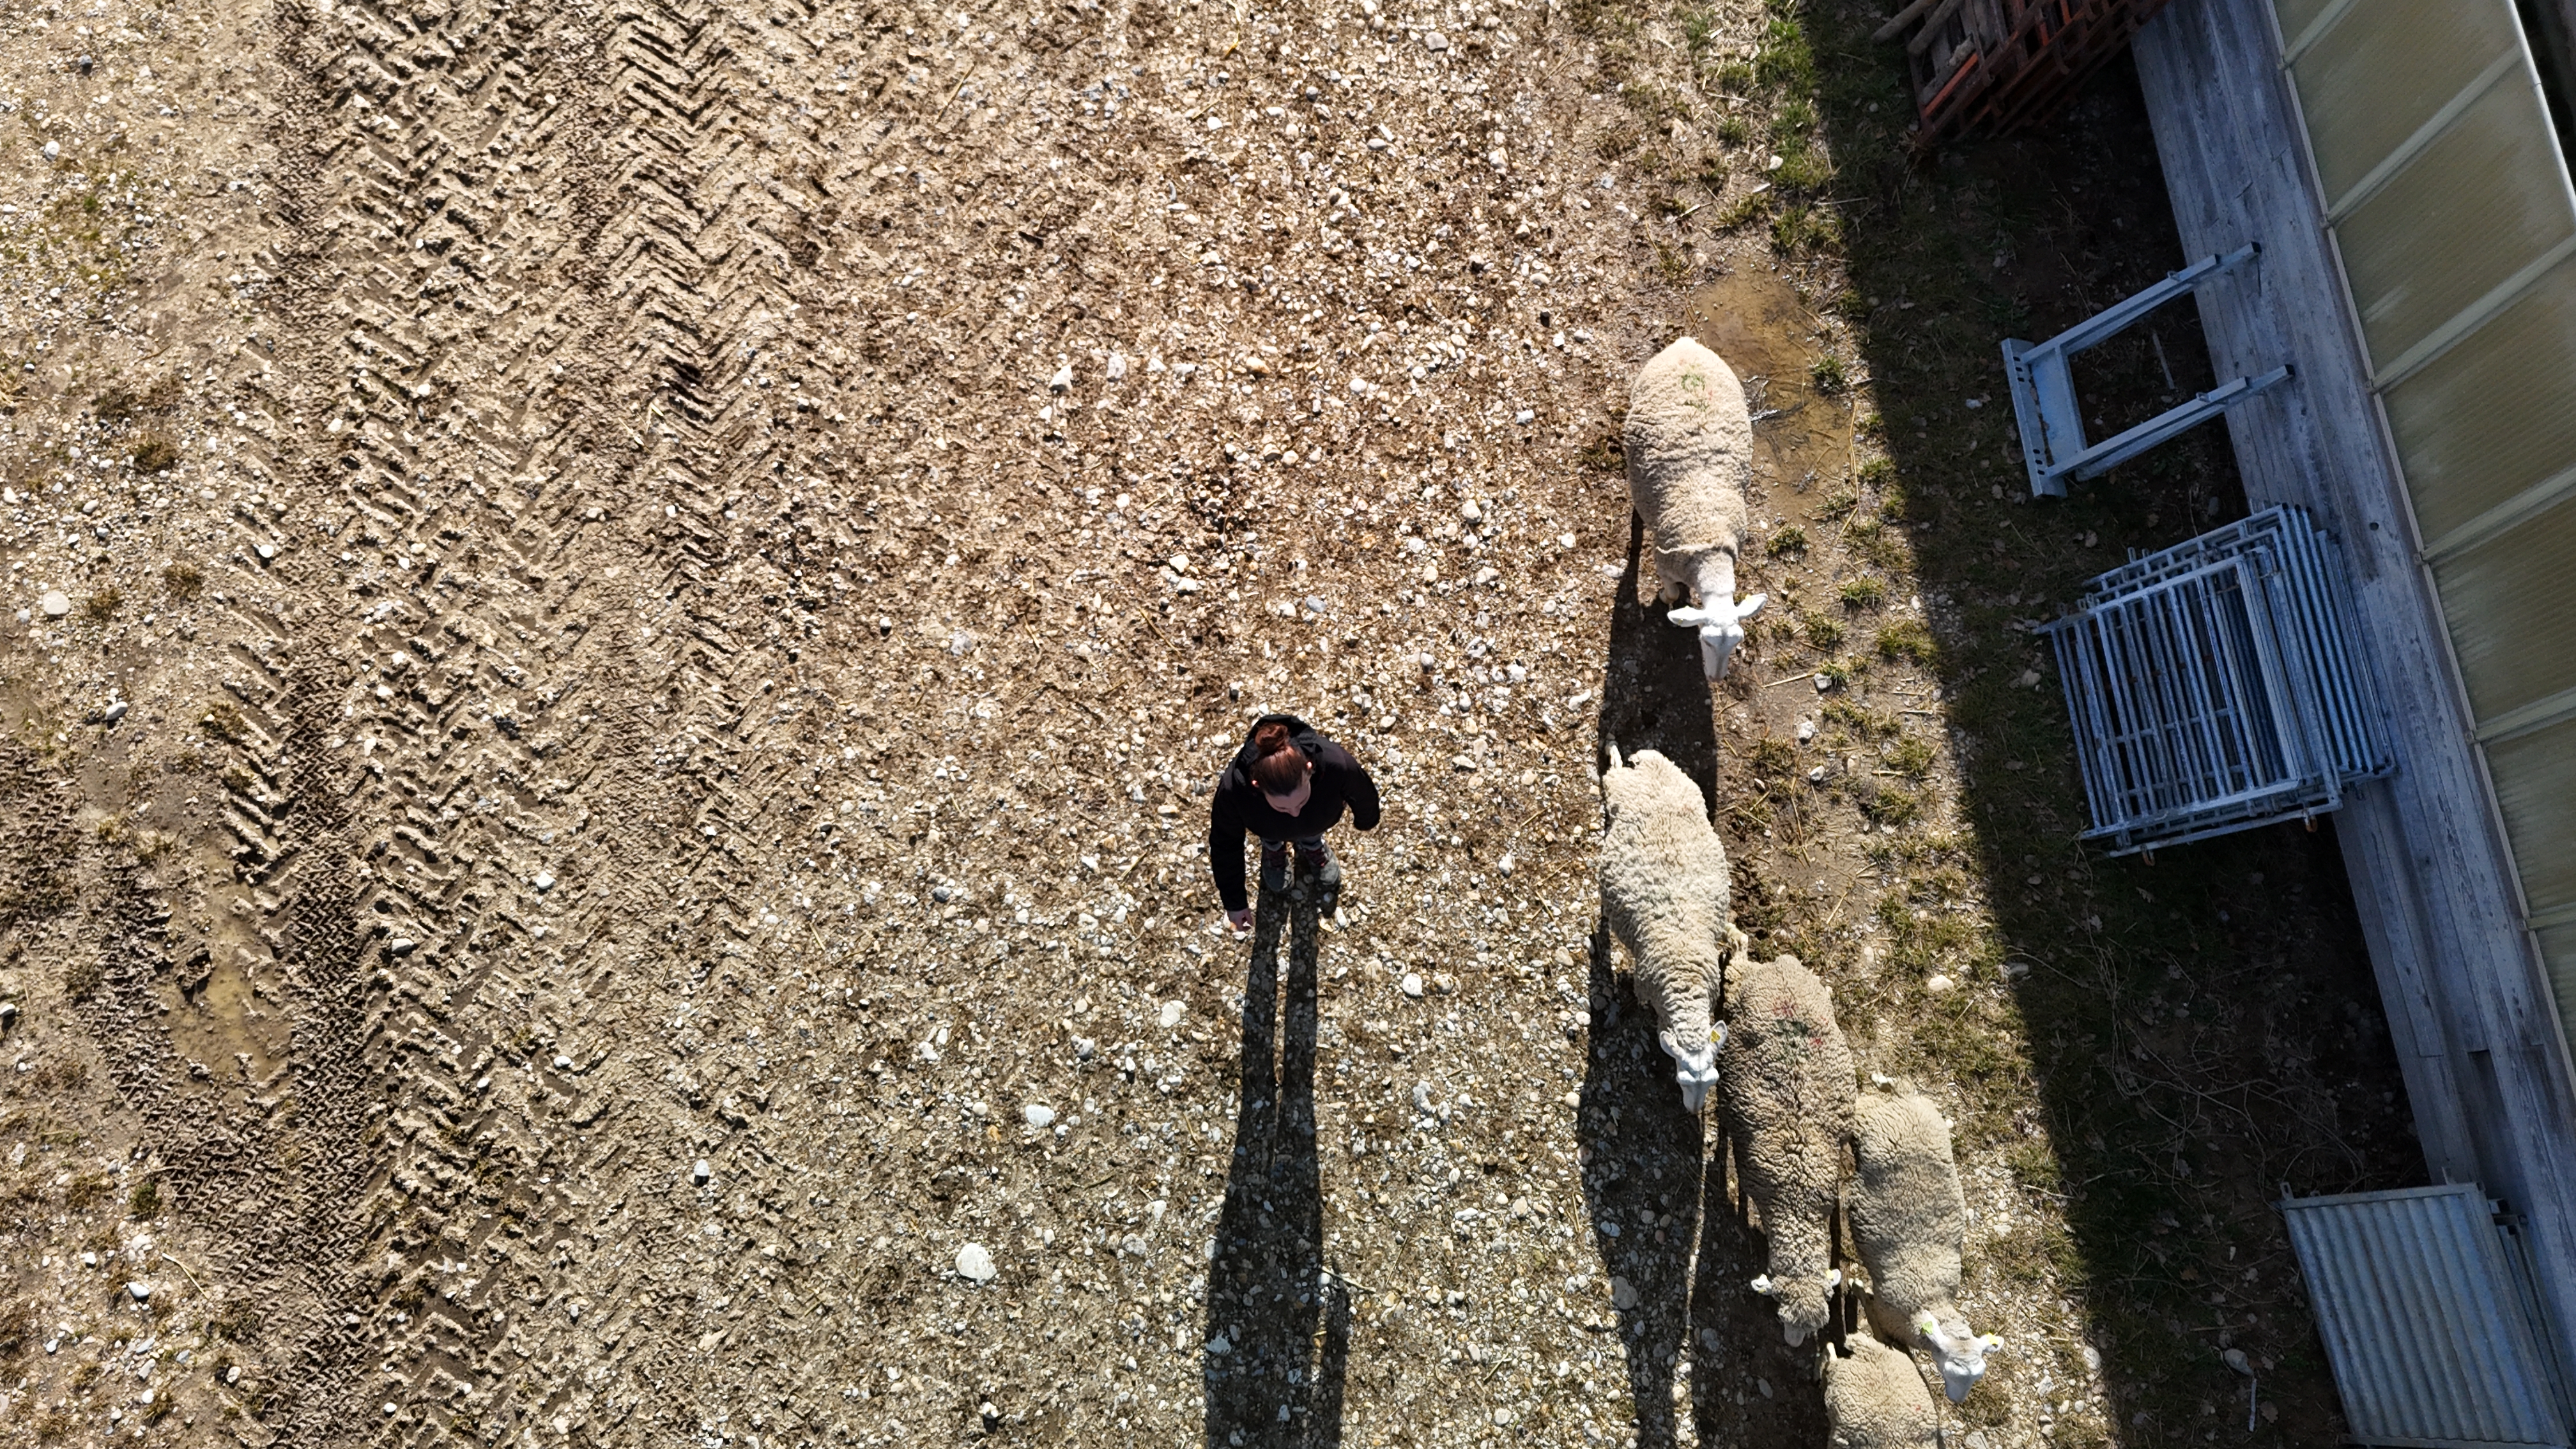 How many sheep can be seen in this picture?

5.